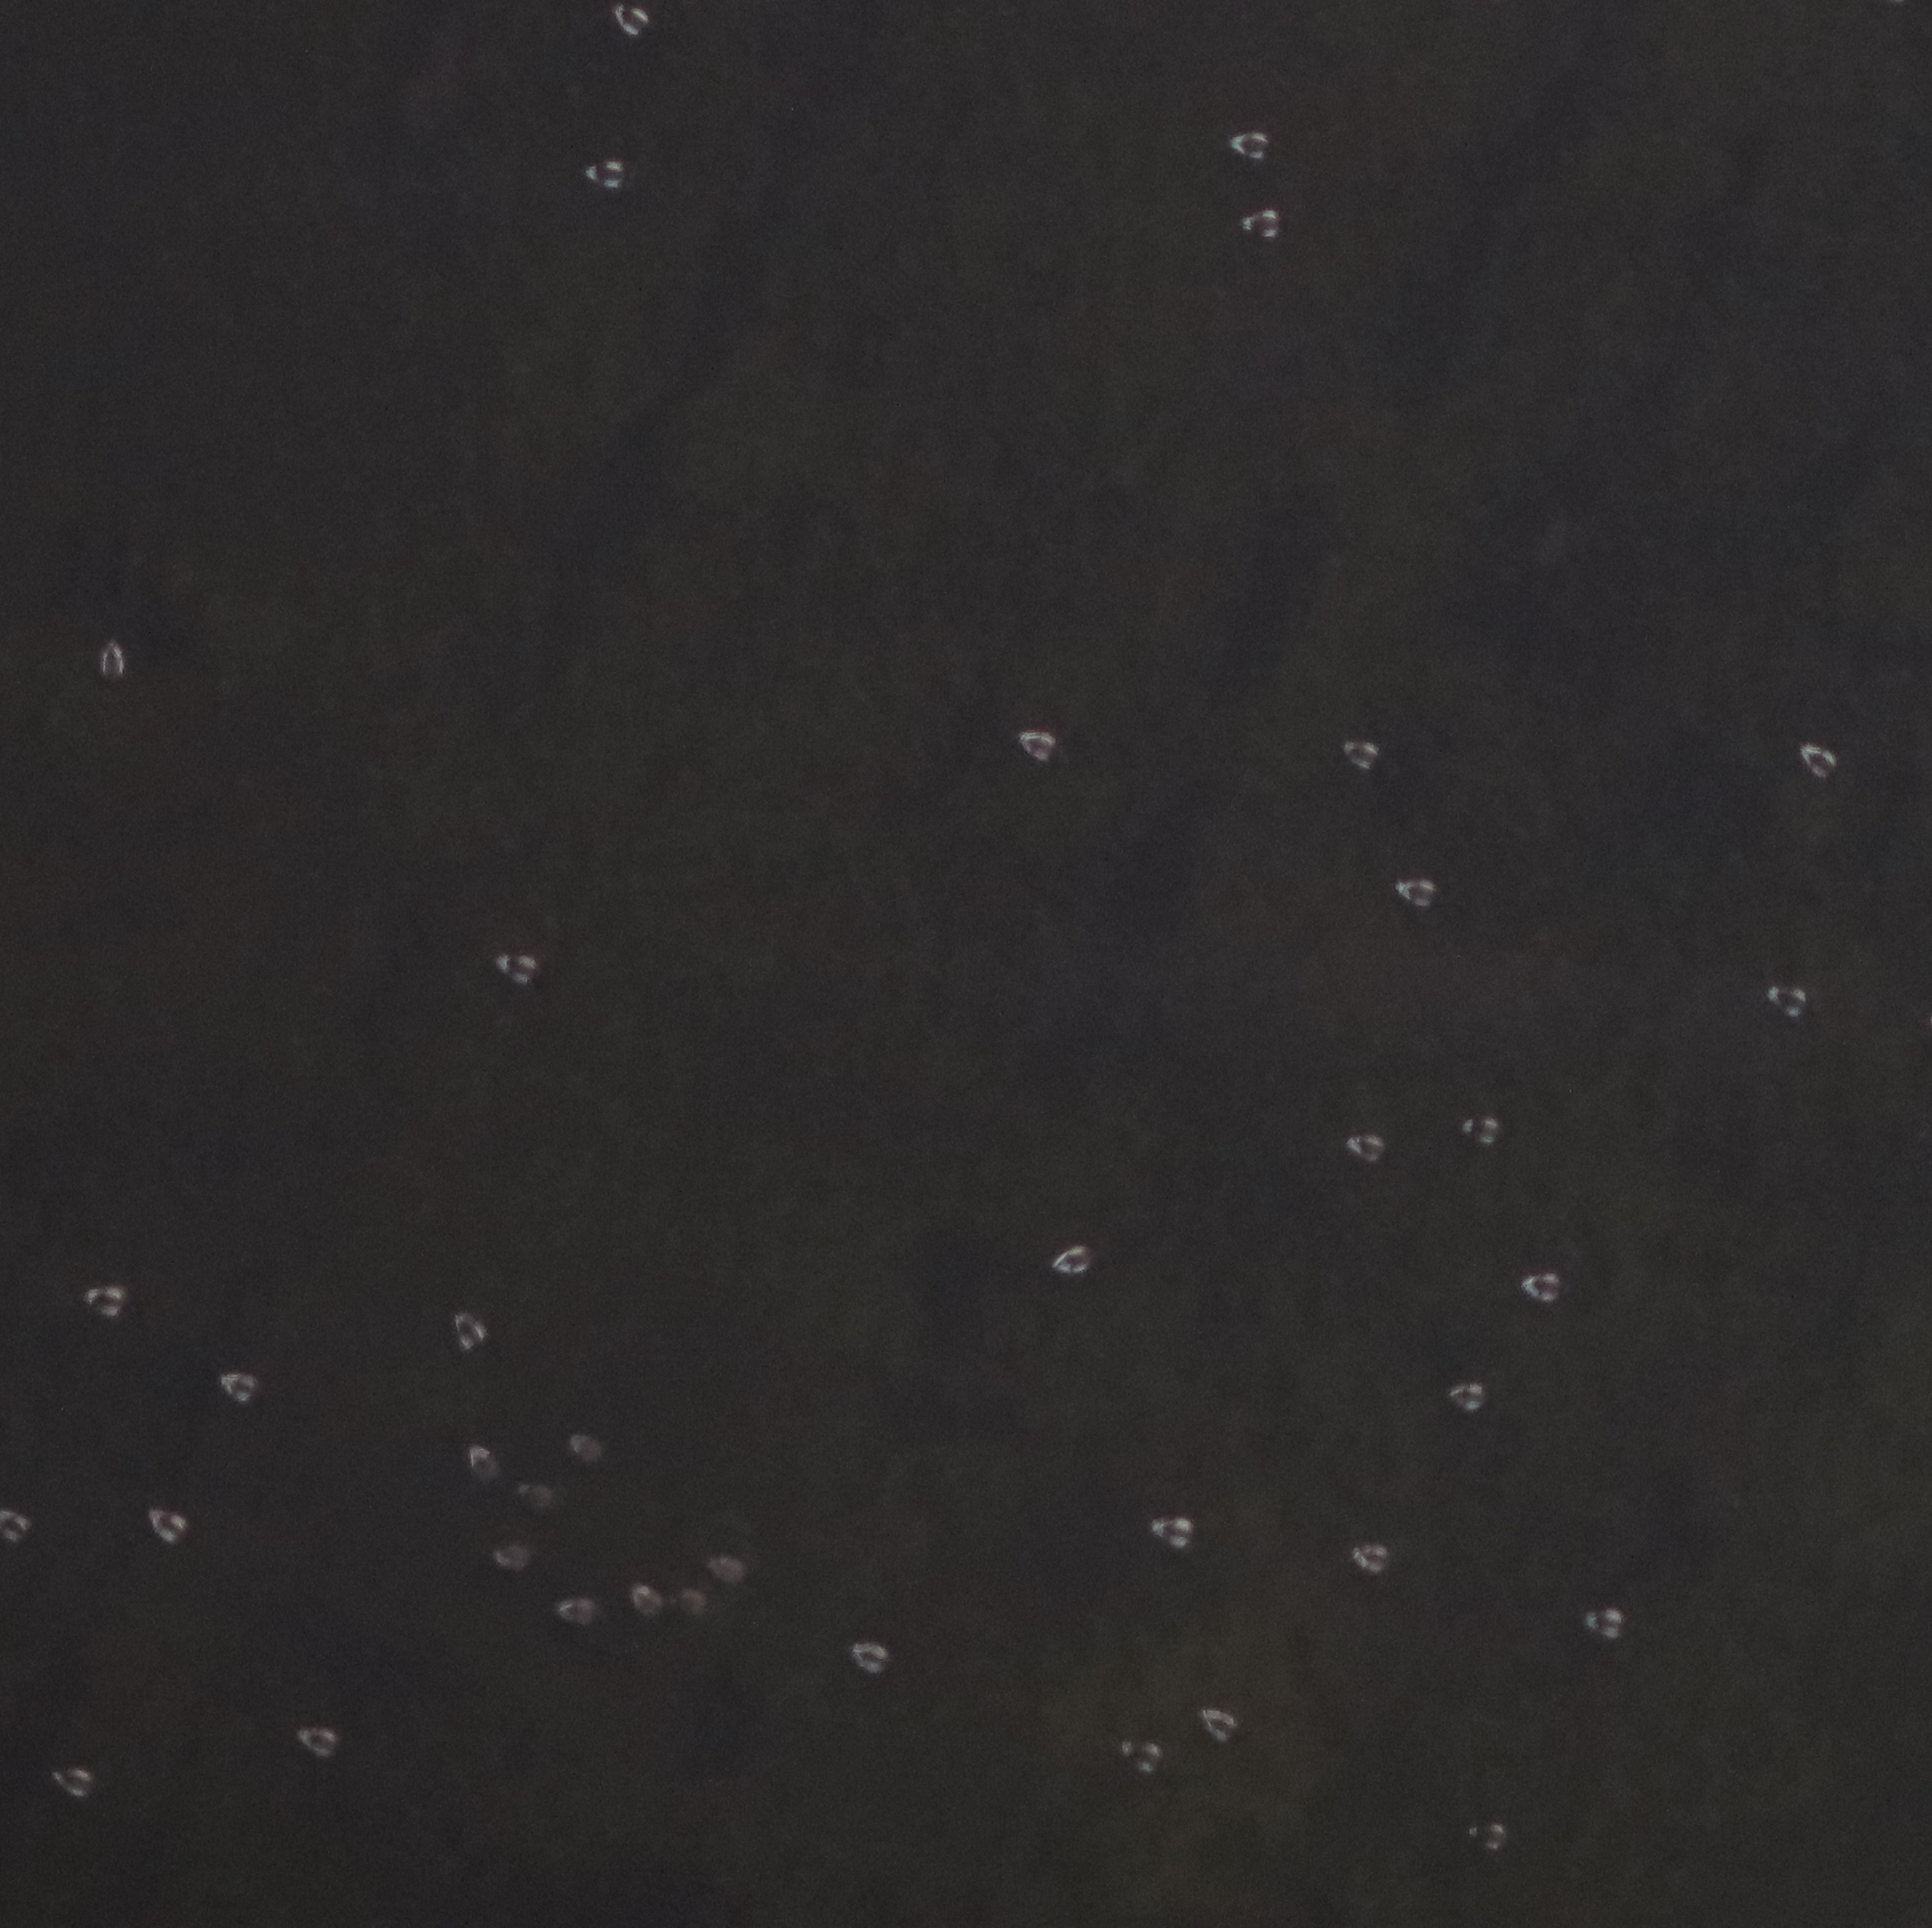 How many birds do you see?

38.